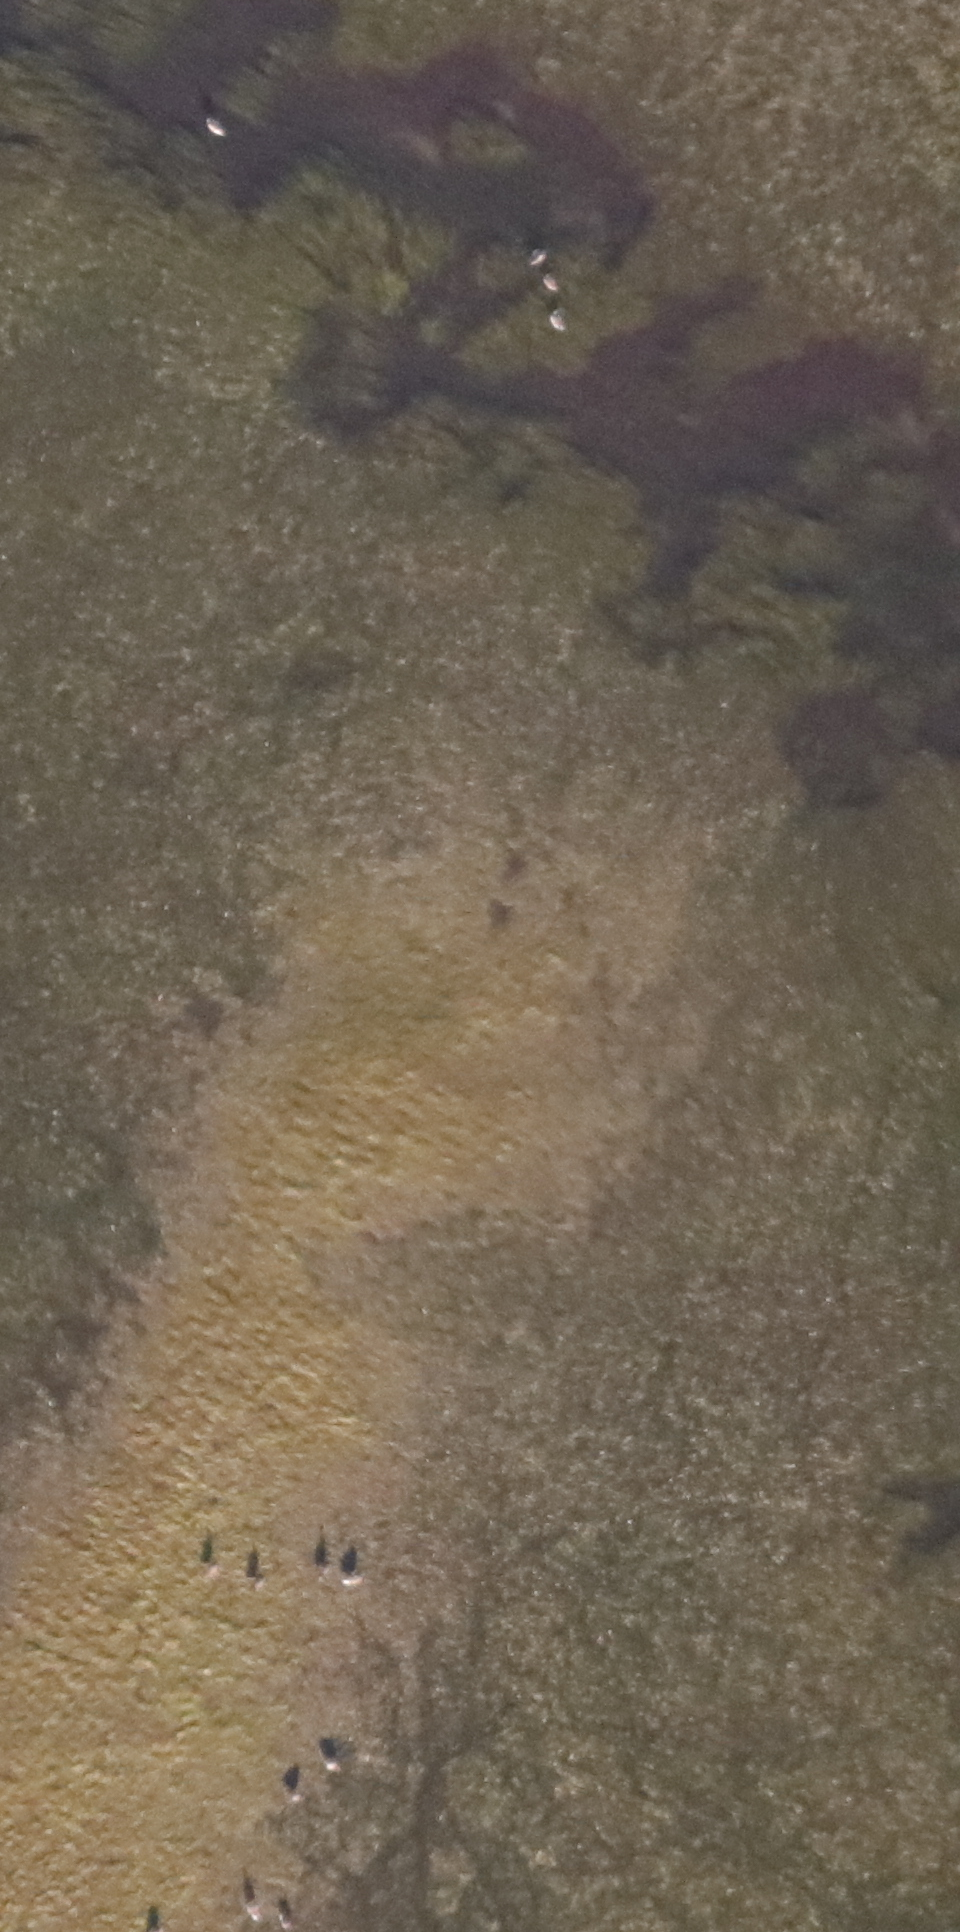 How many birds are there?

12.